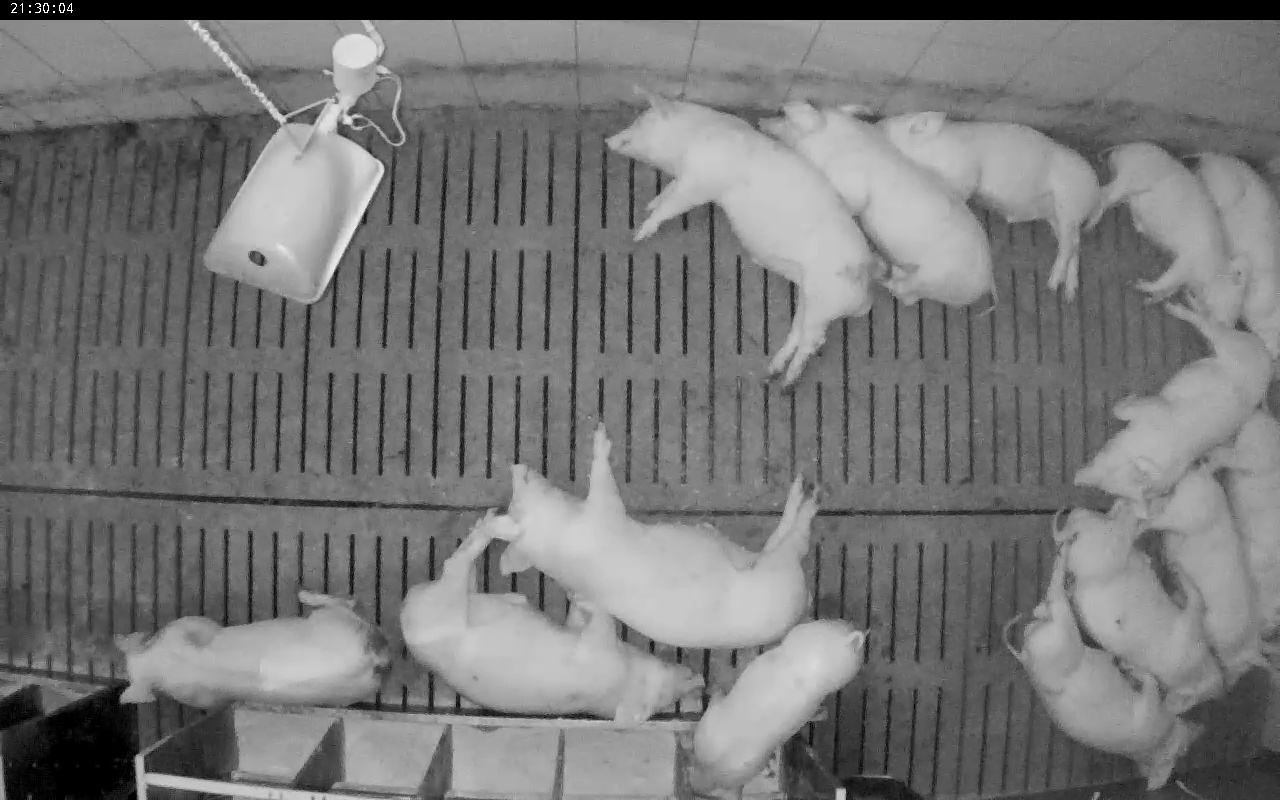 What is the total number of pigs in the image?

14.